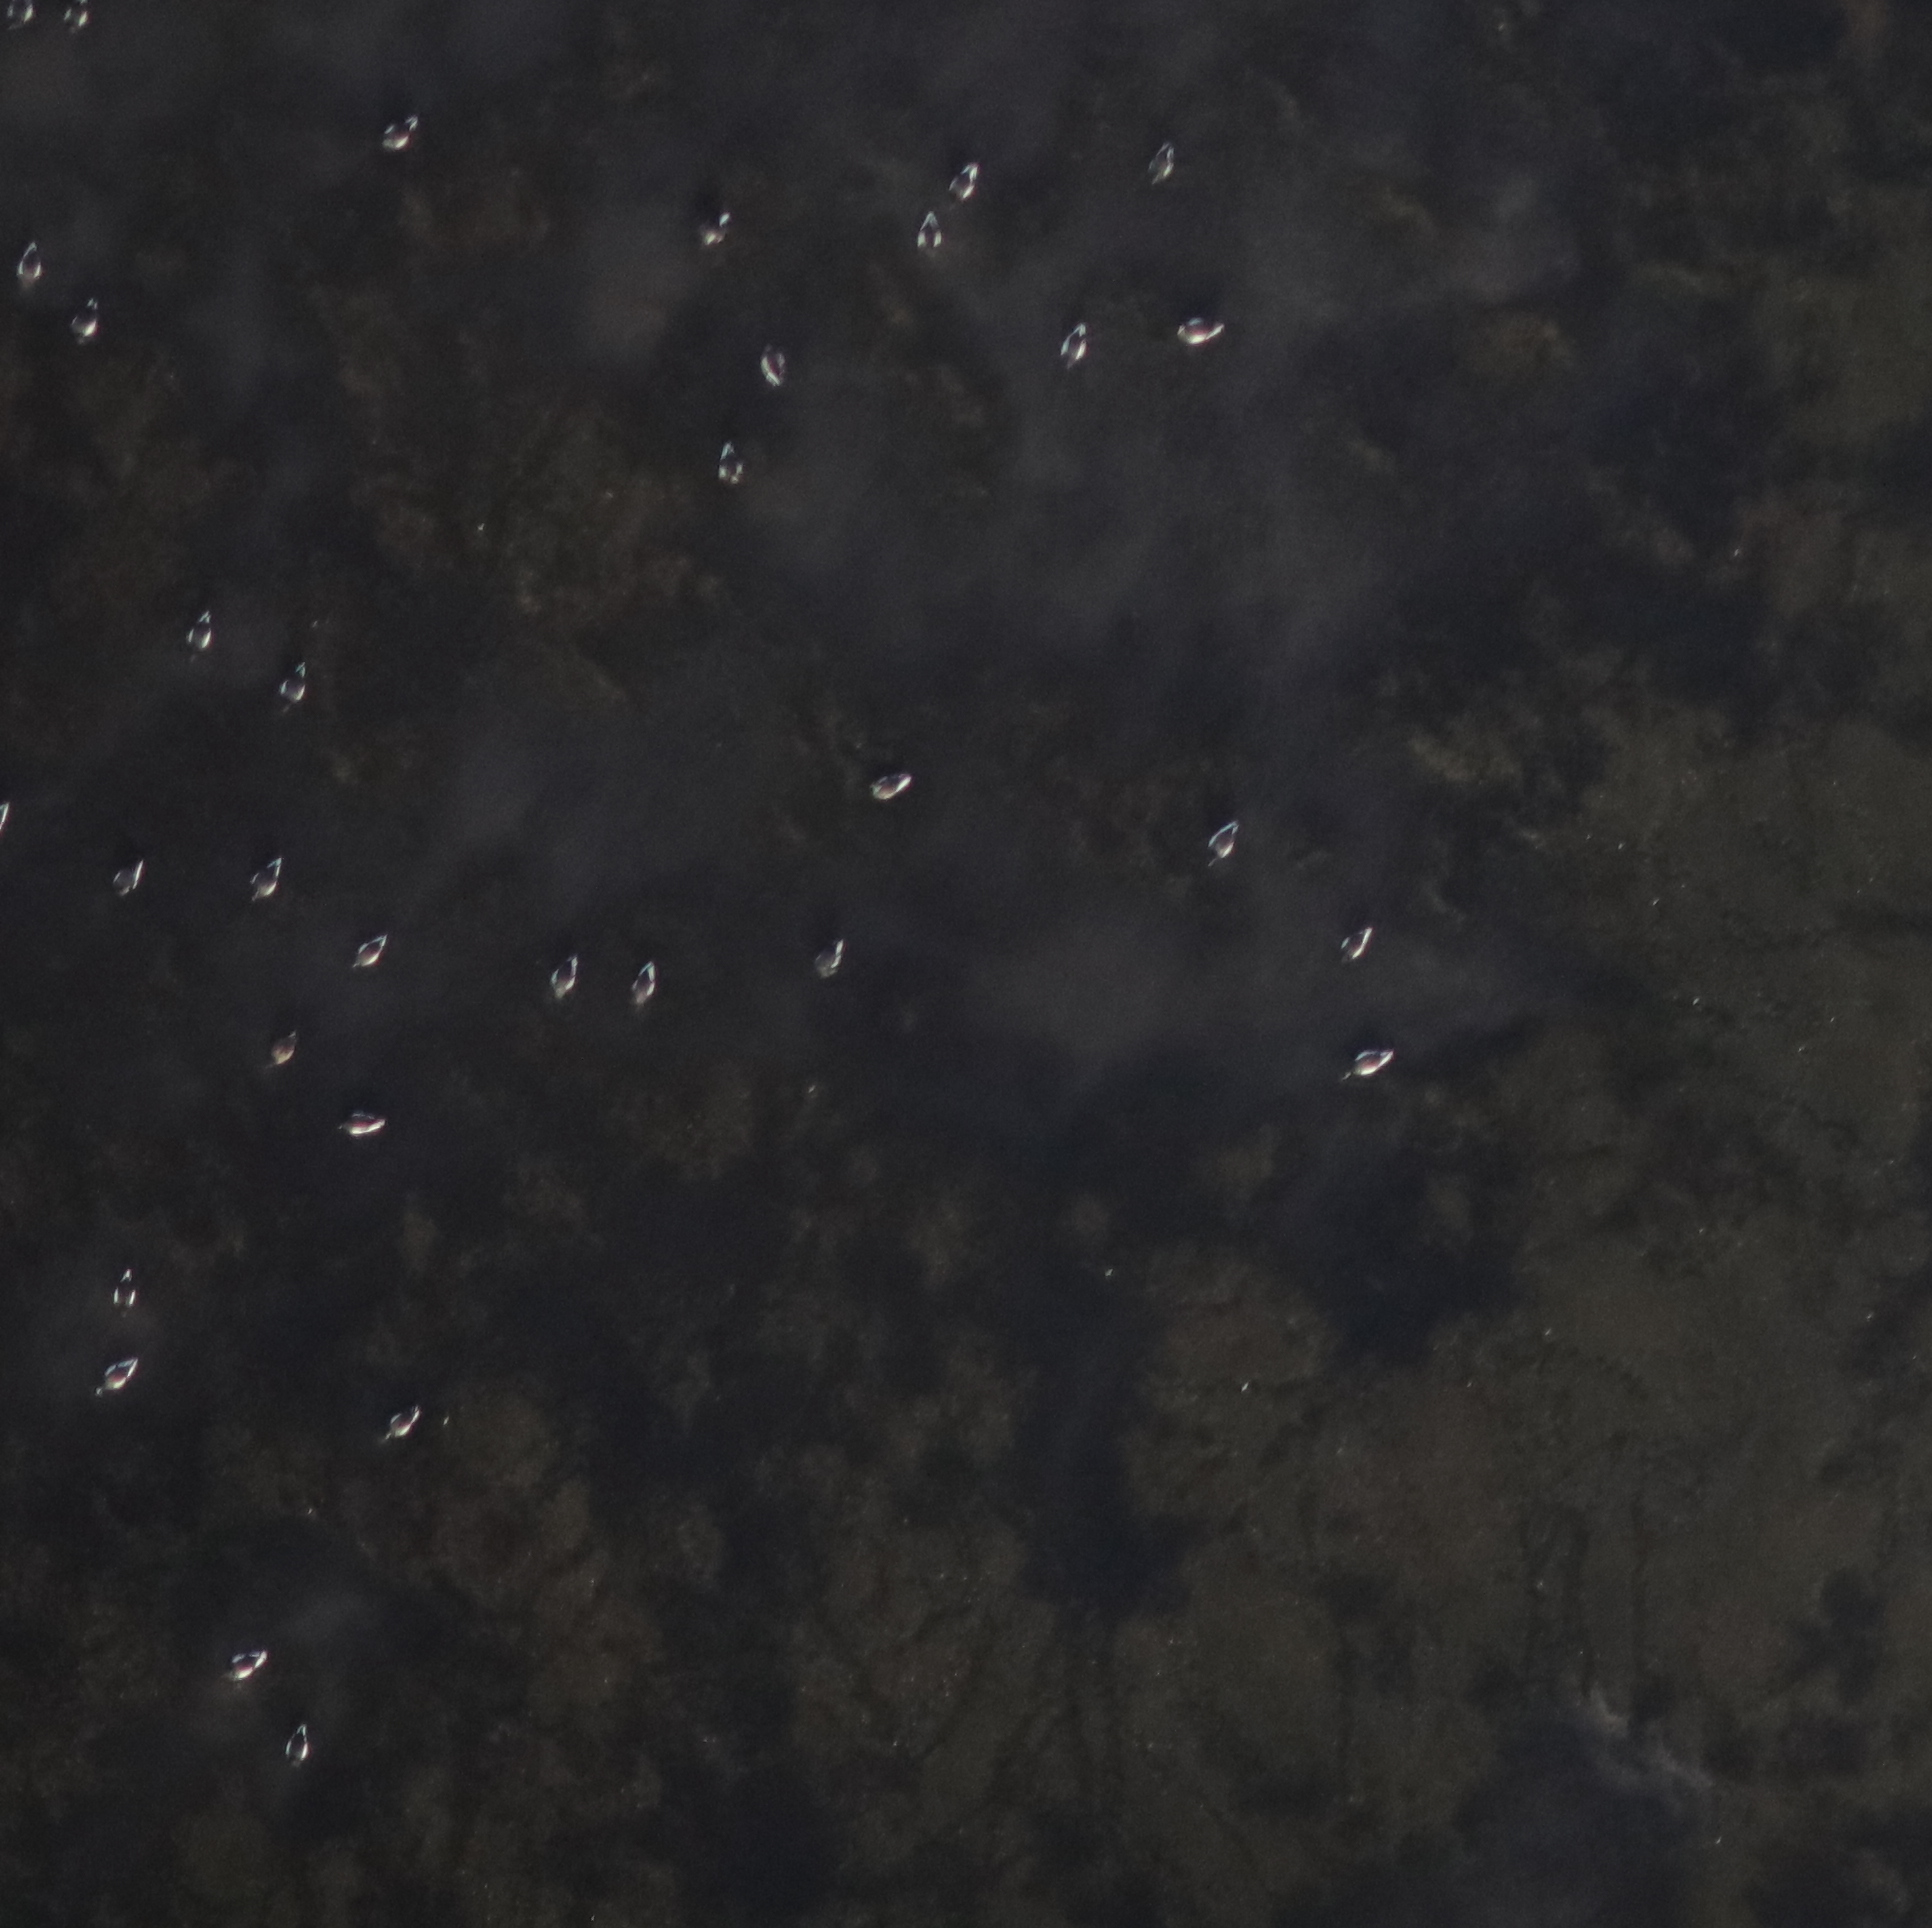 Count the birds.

32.